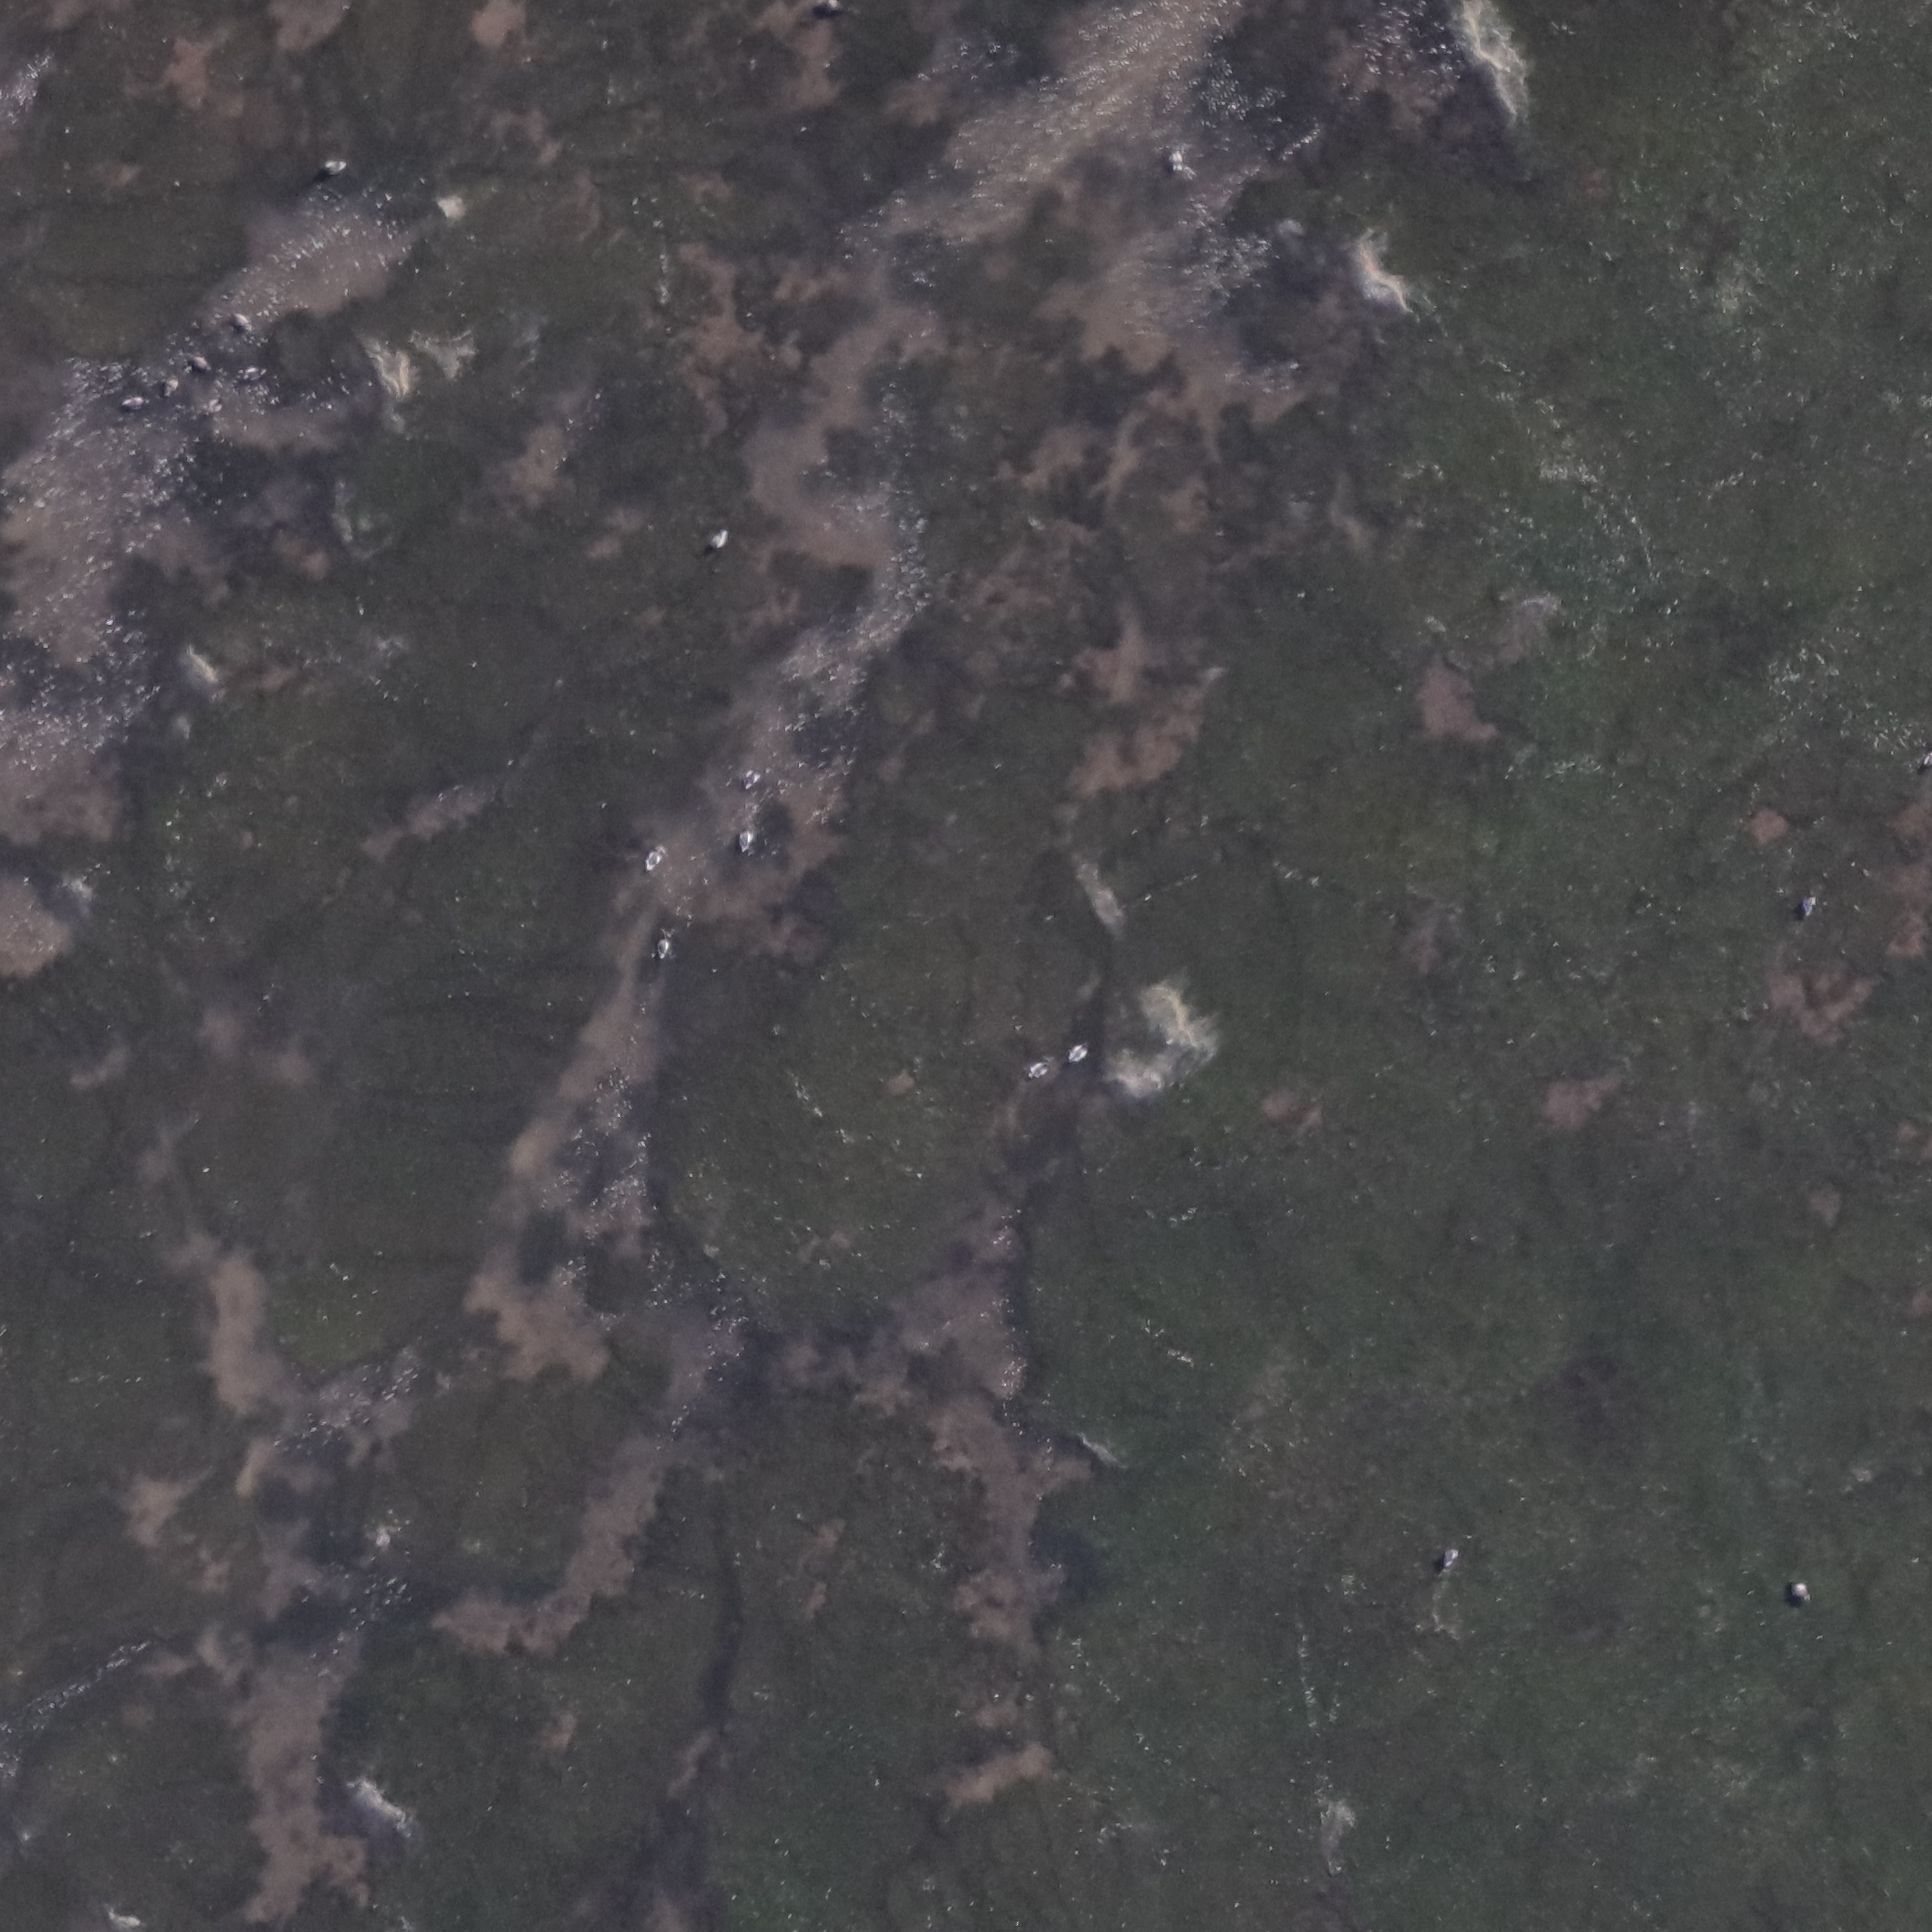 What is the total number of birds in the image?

19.